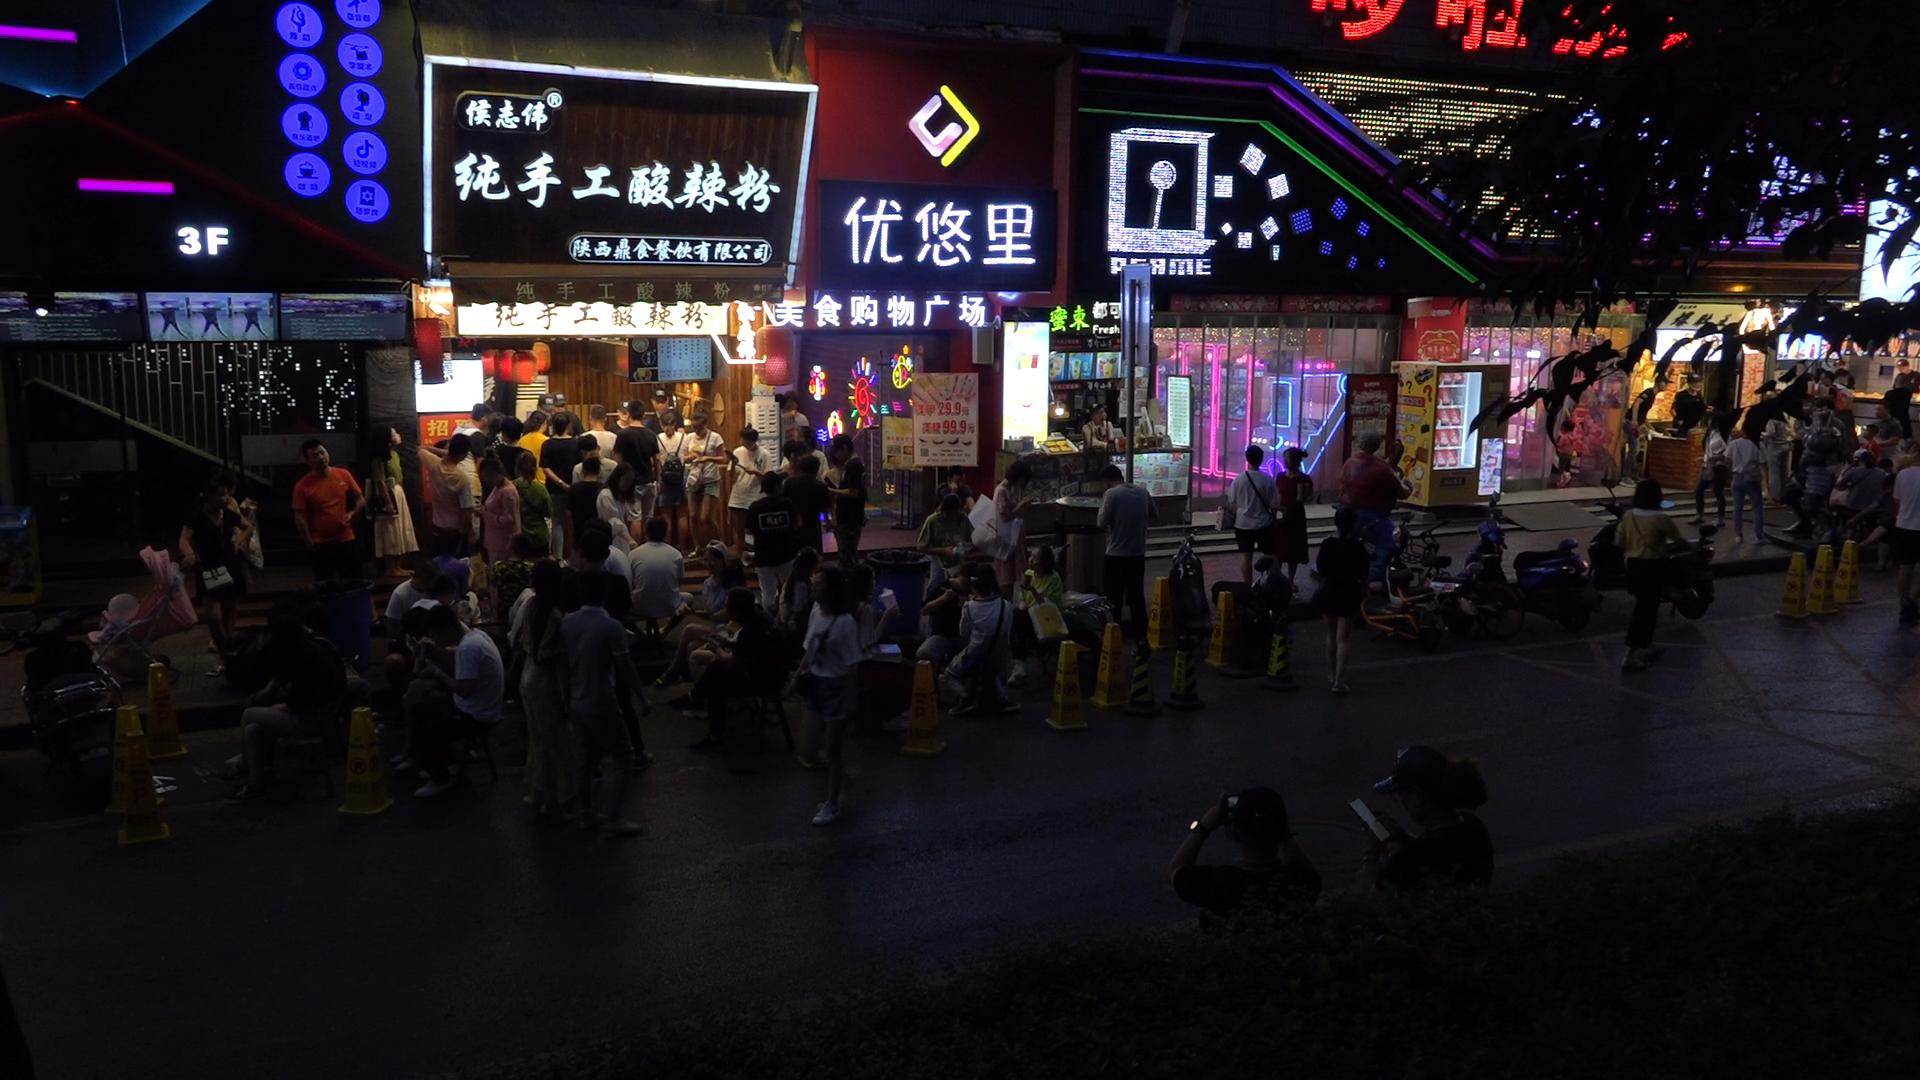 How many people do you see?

80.